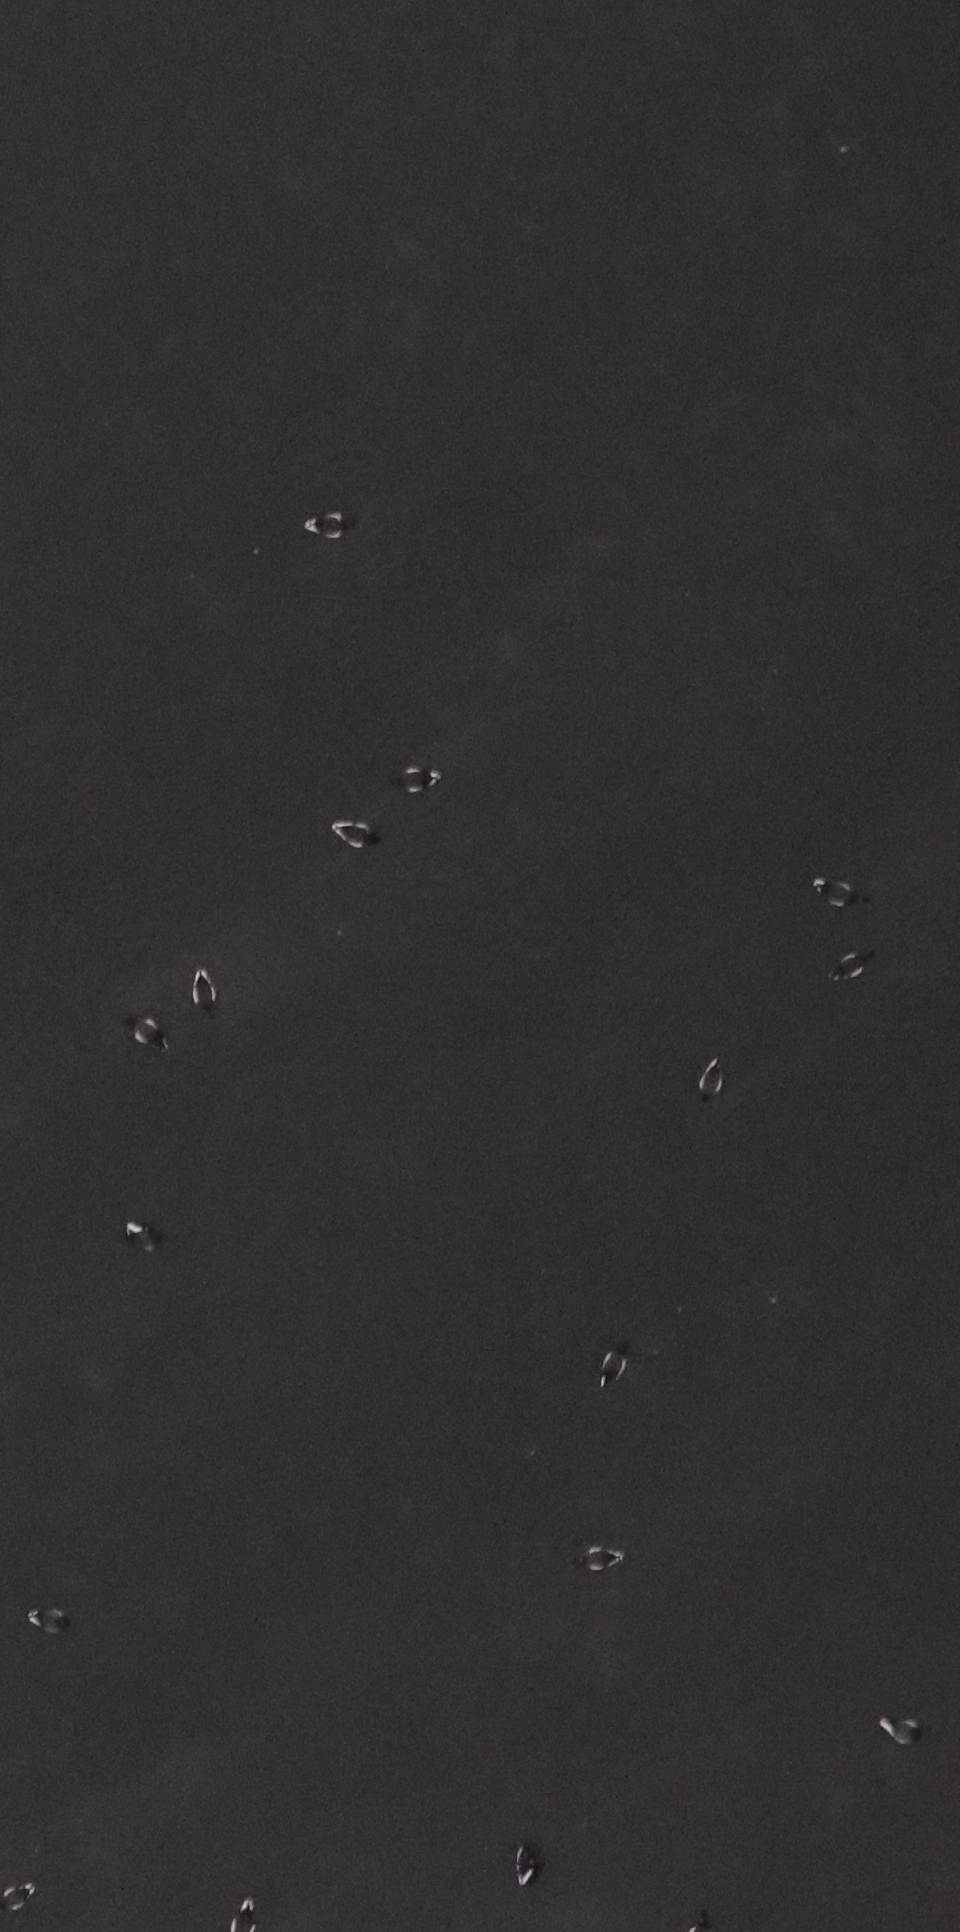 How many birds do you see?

16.